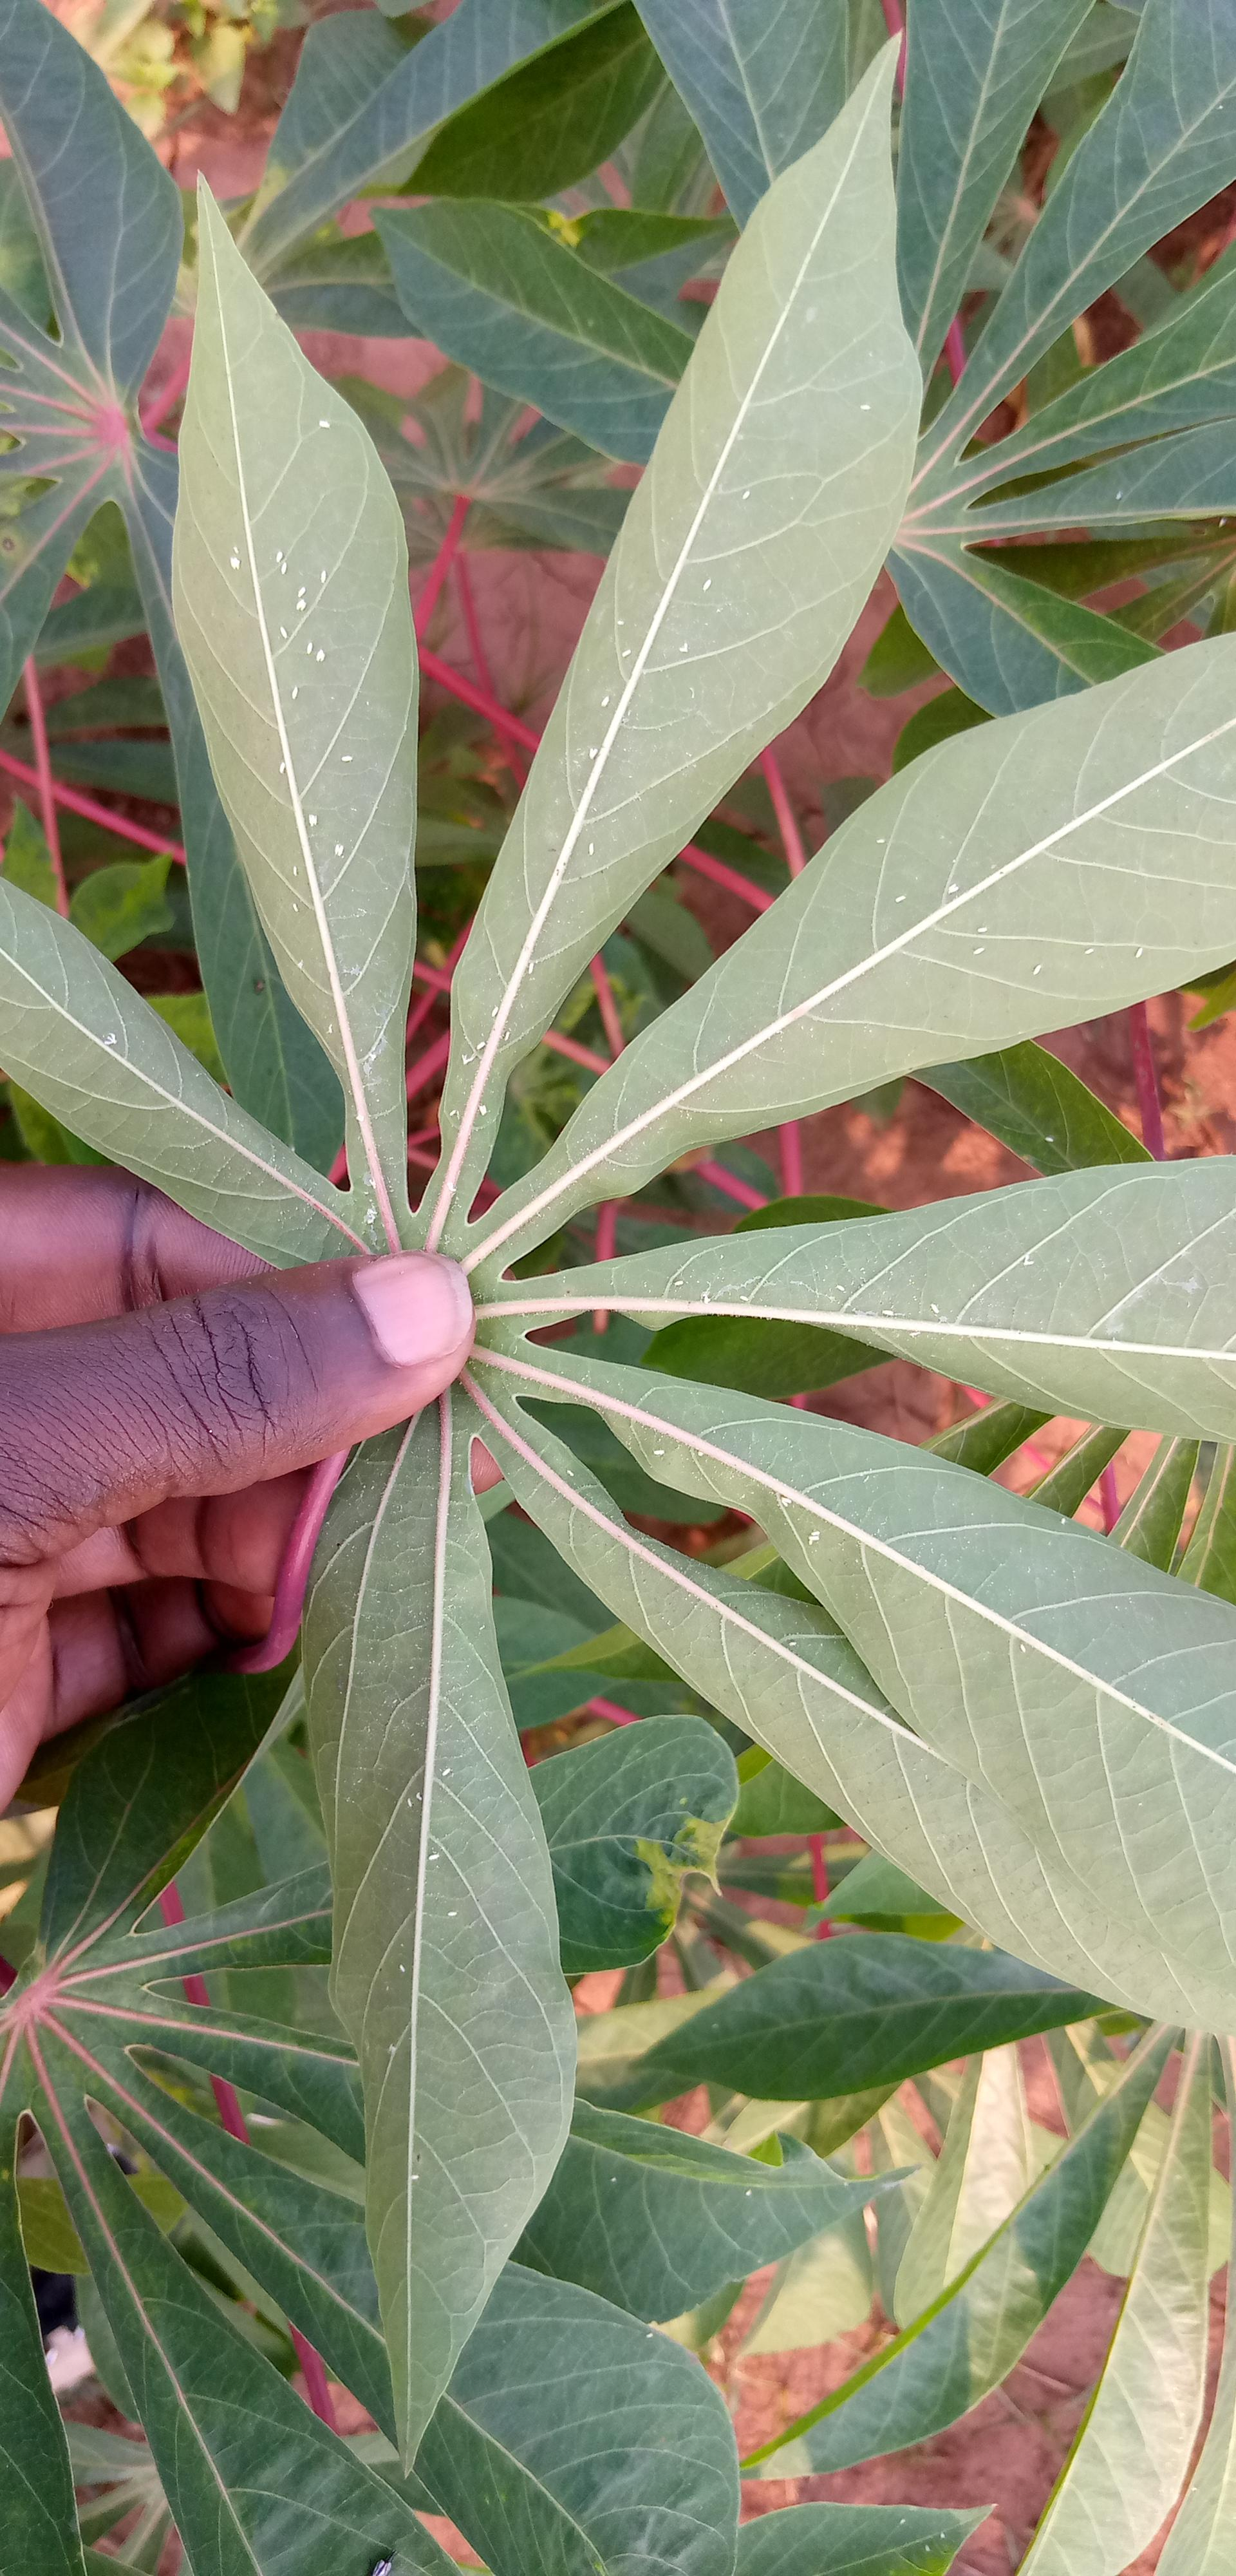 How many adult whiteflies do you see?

71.